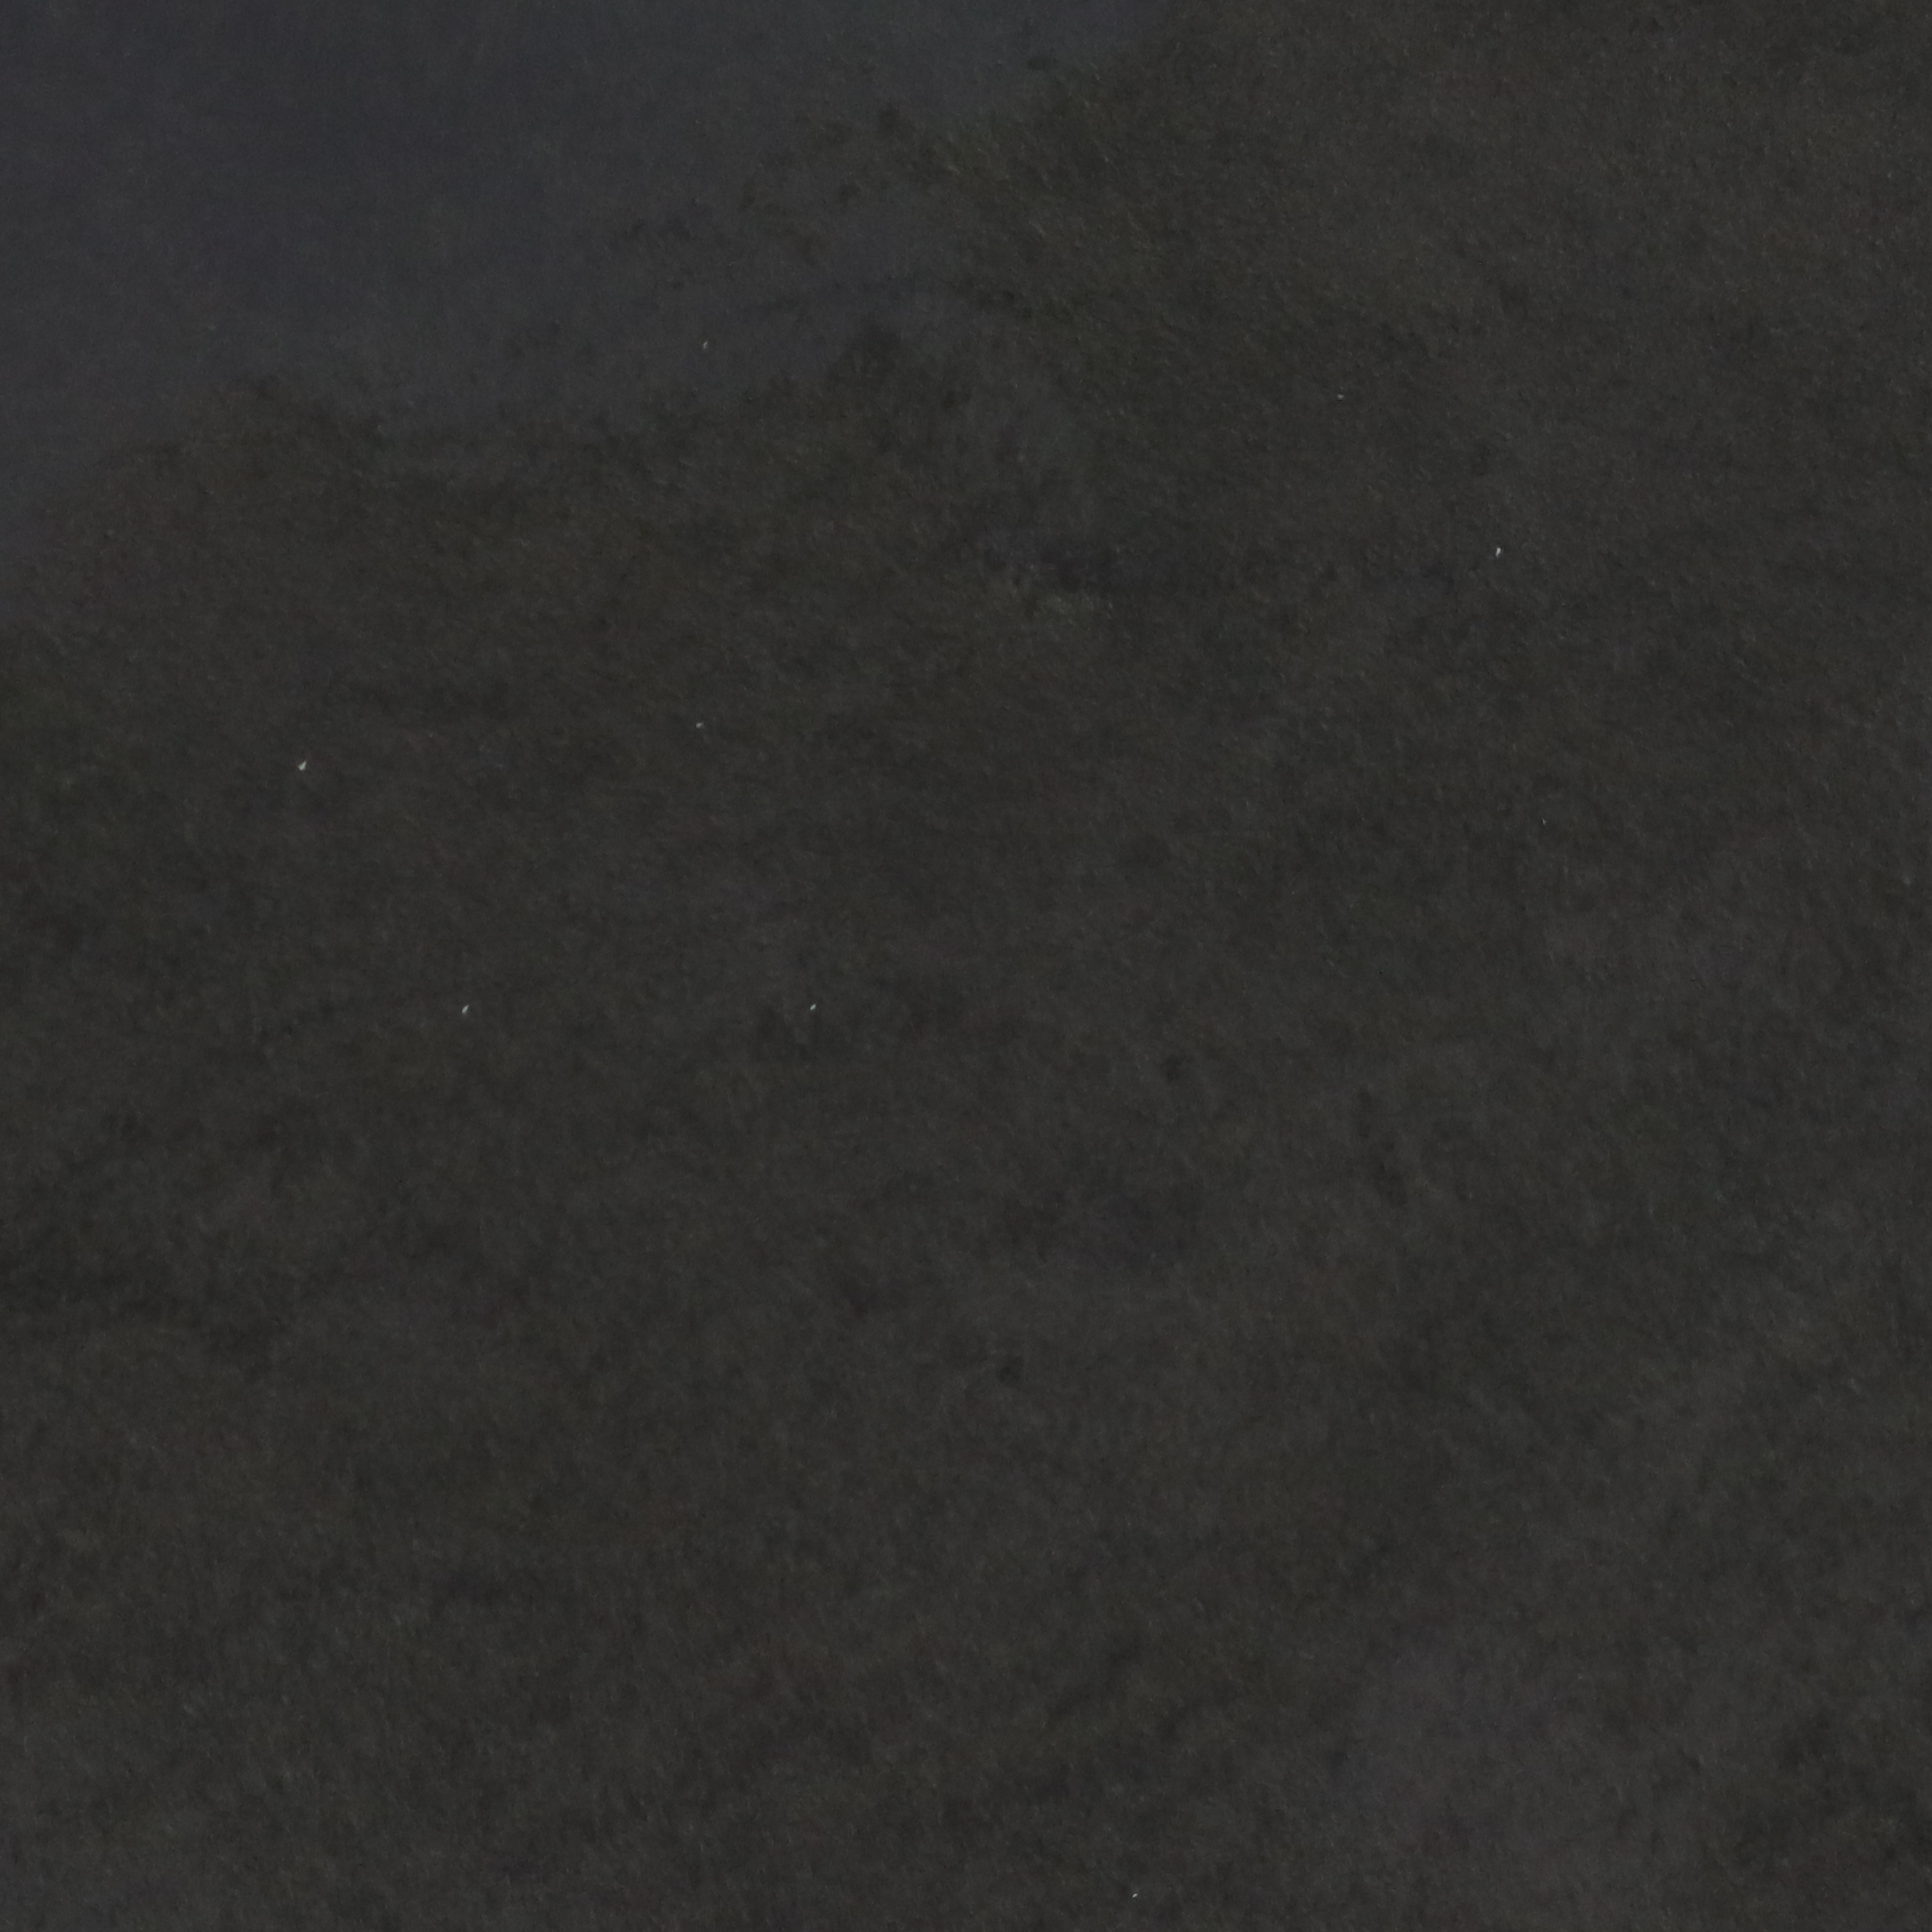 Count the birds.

0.